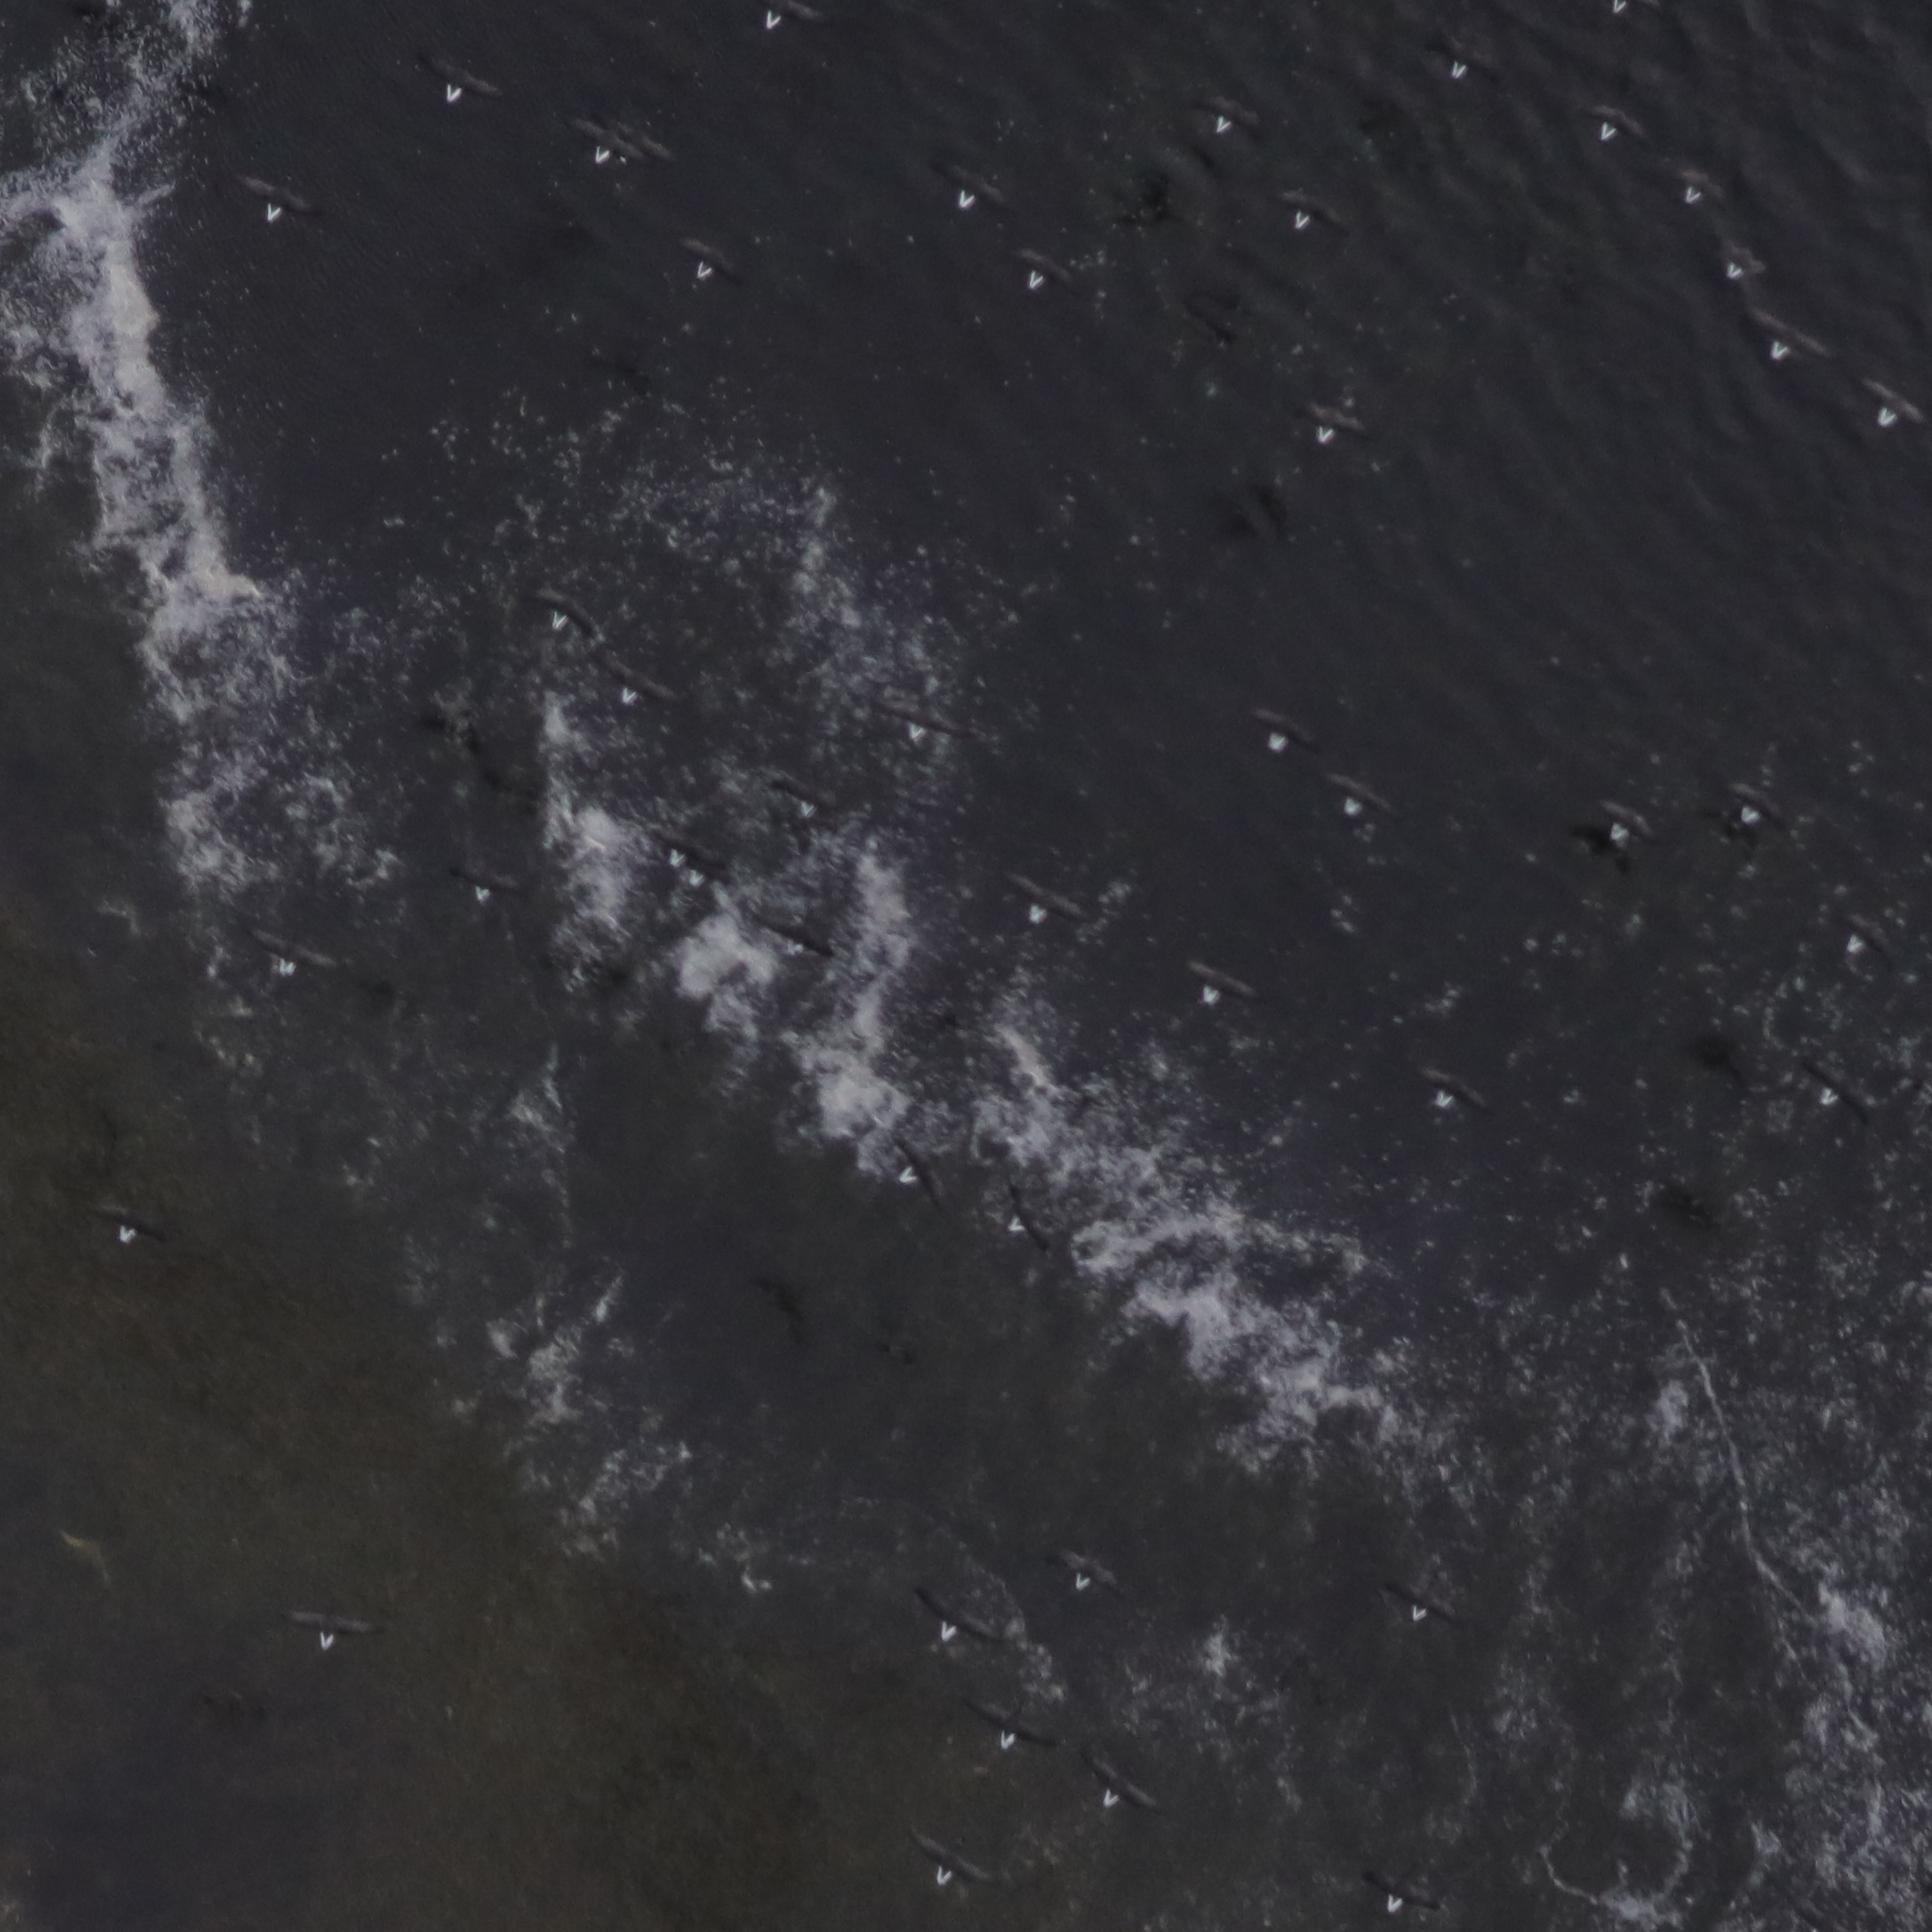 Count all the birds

47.